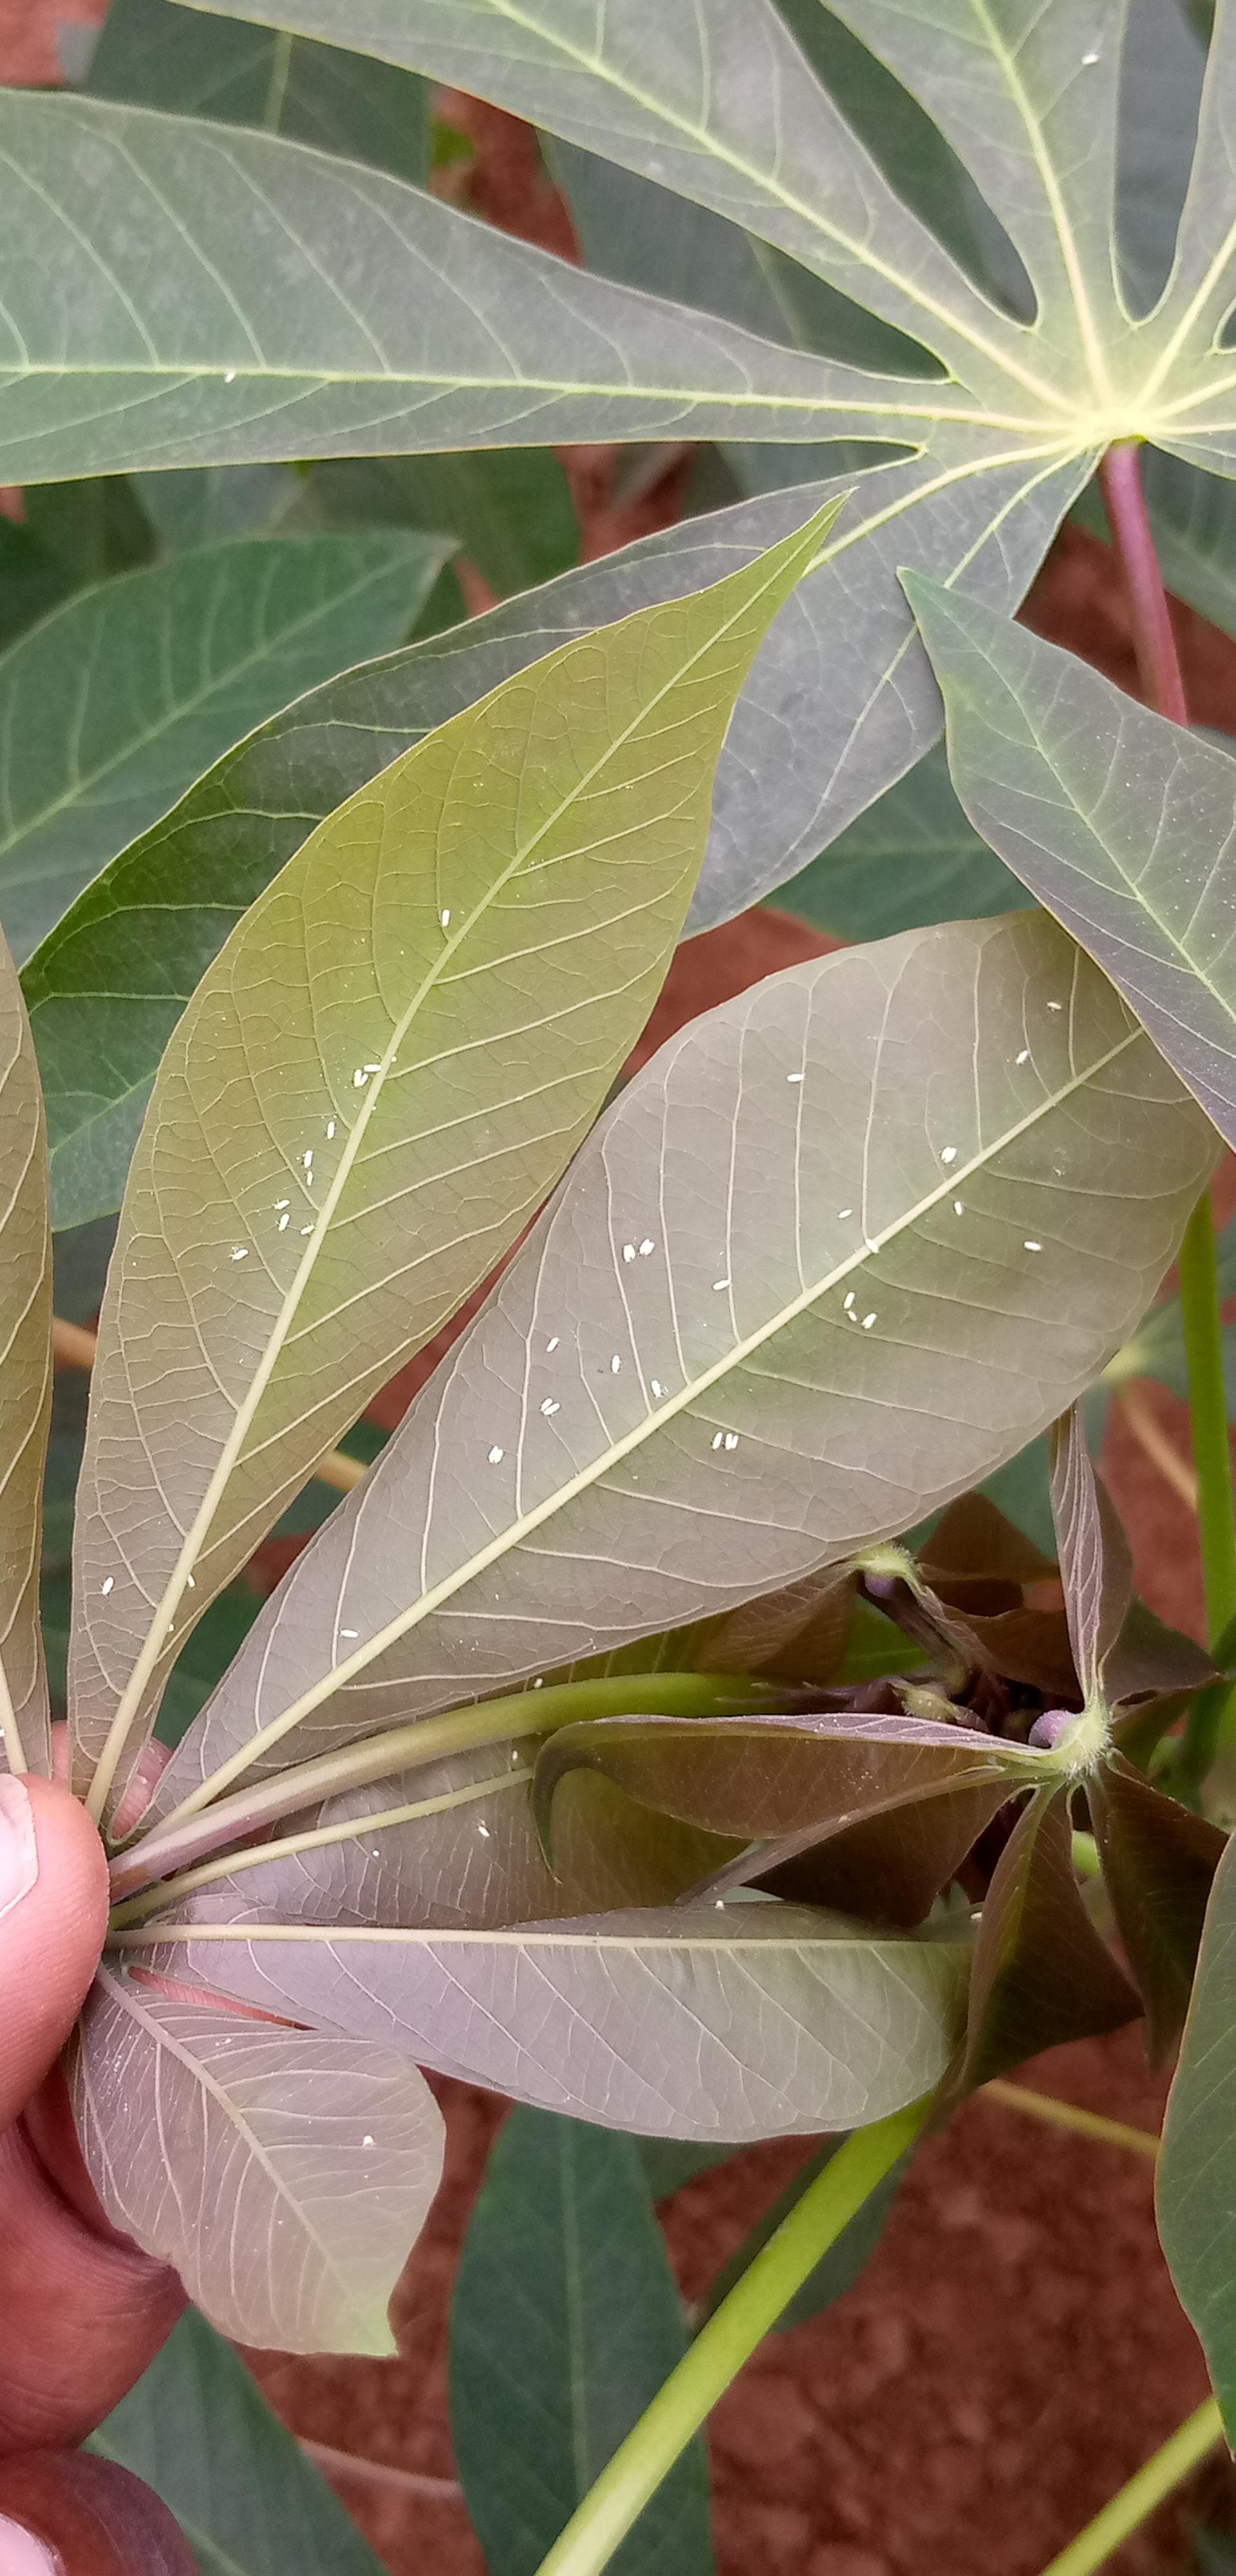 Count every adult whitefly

42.